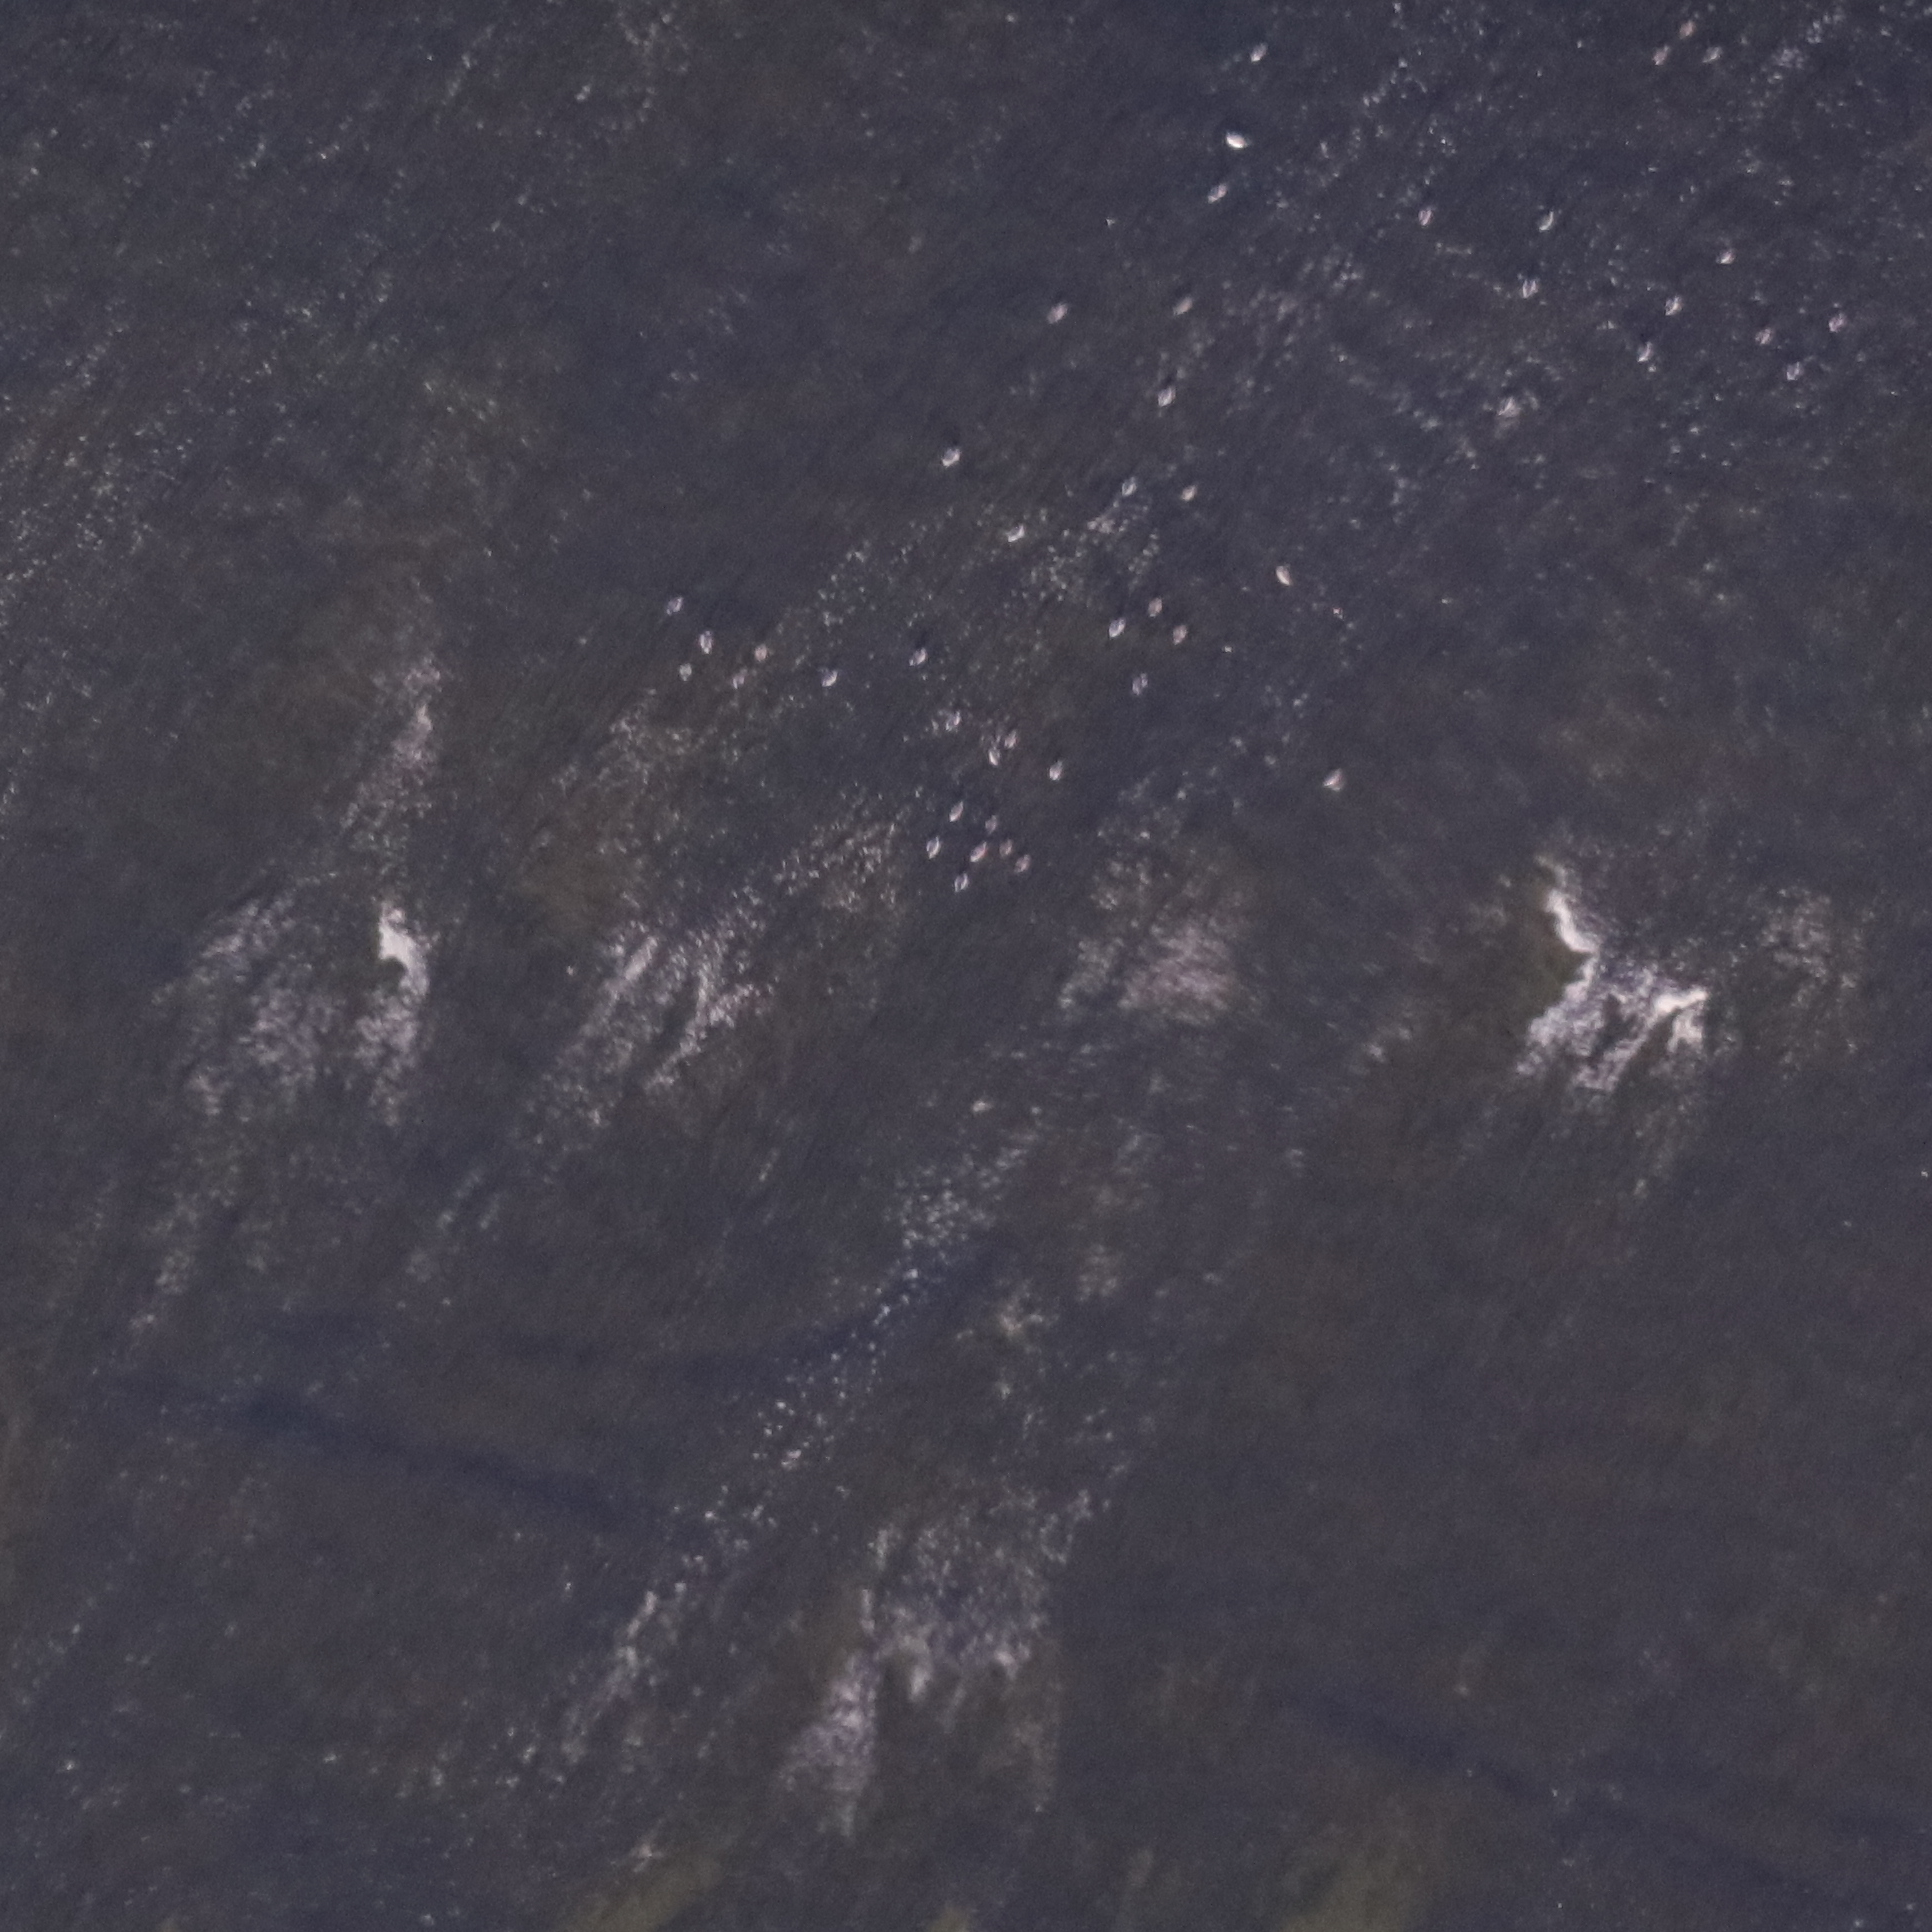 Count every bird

47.